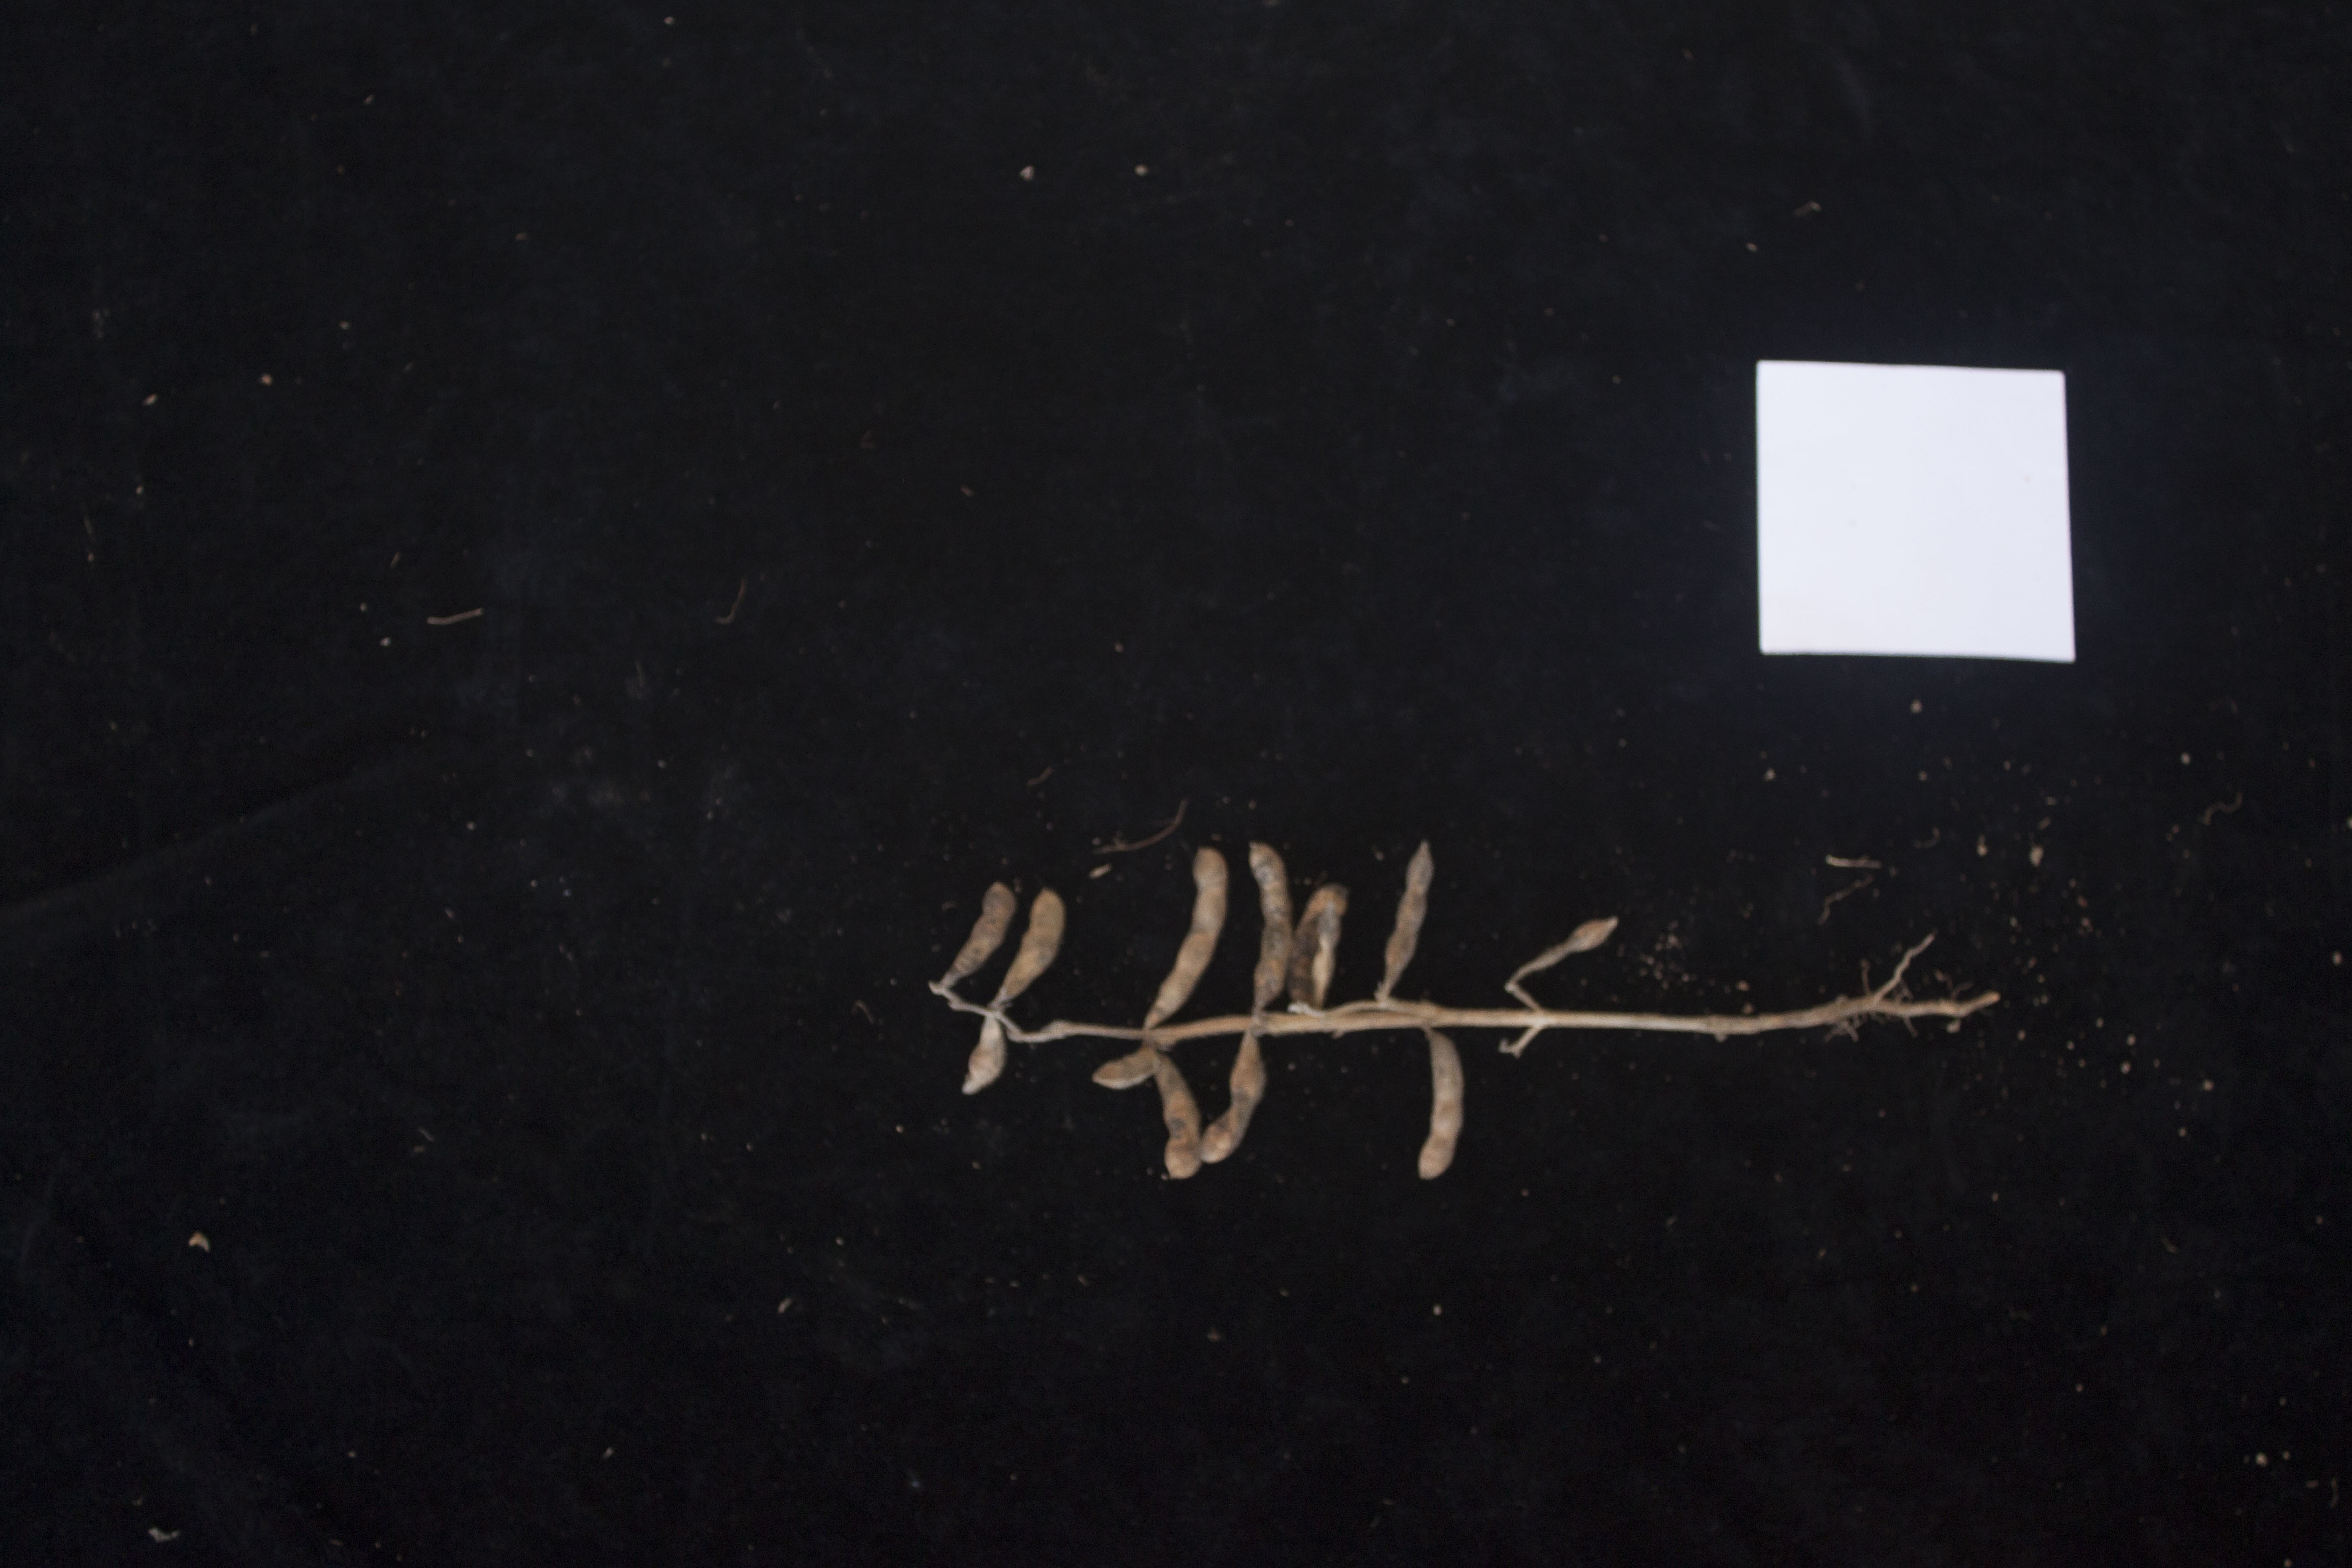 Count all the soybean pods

12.